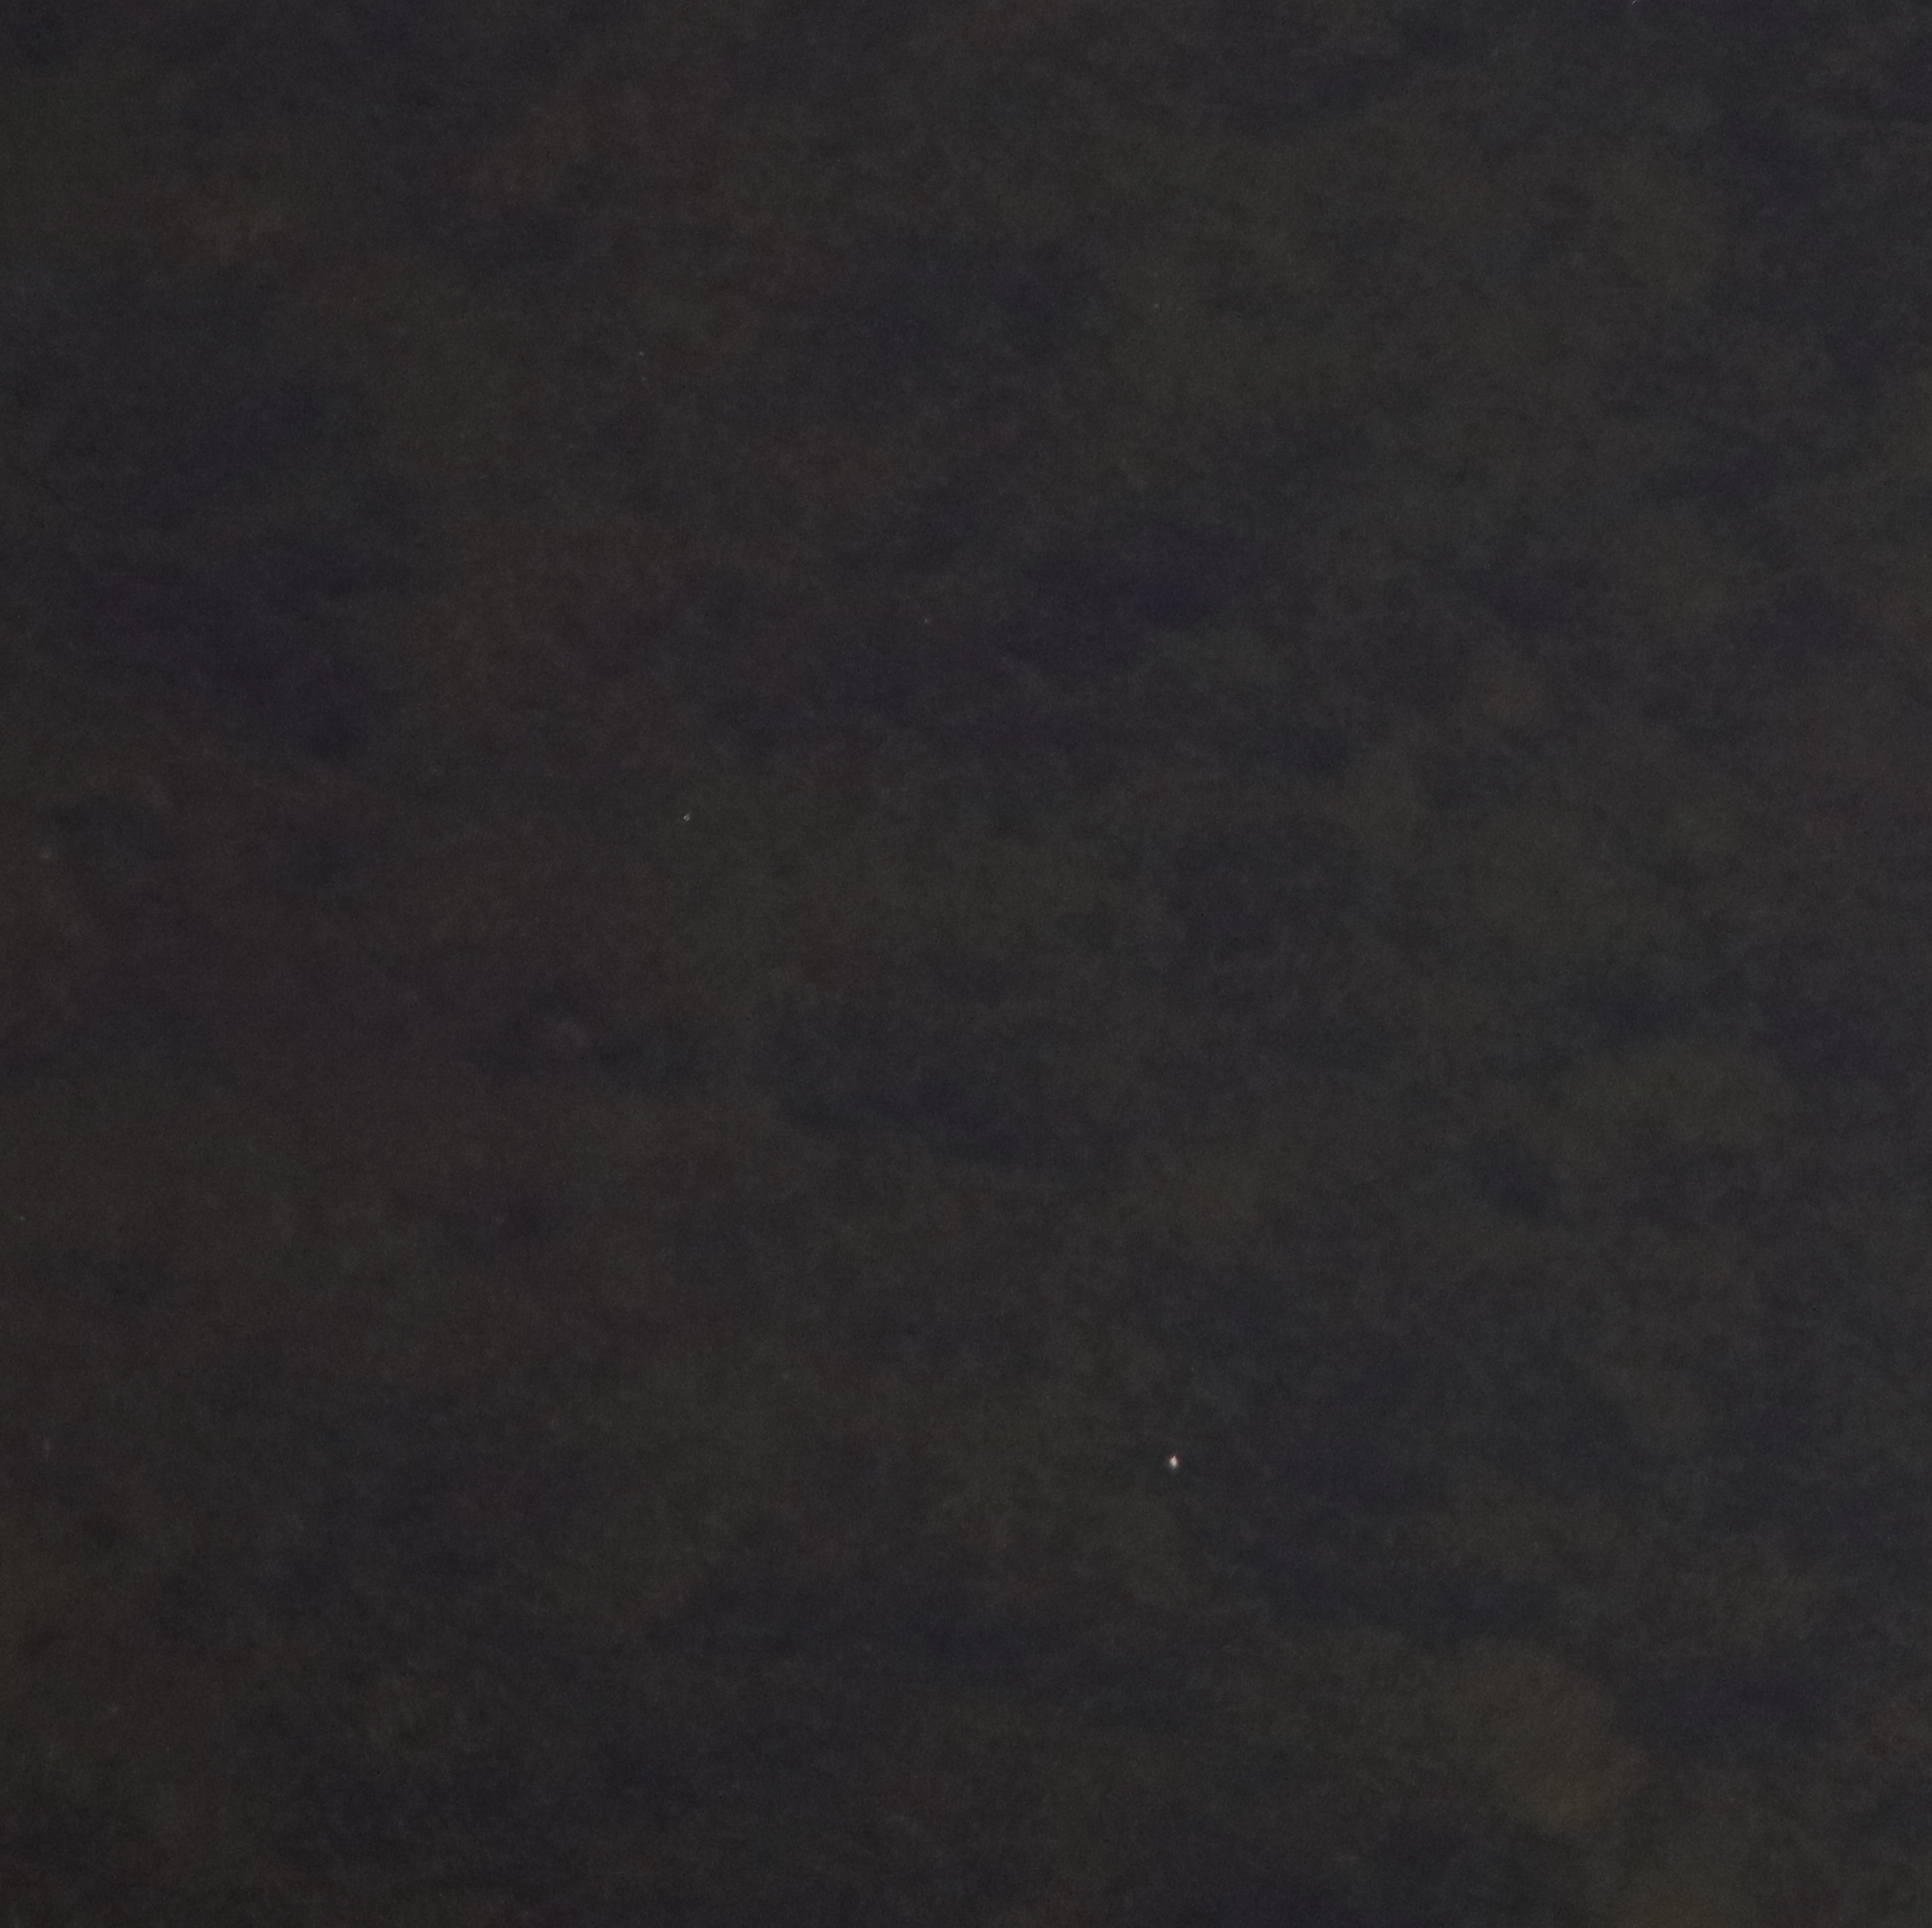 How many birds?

0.